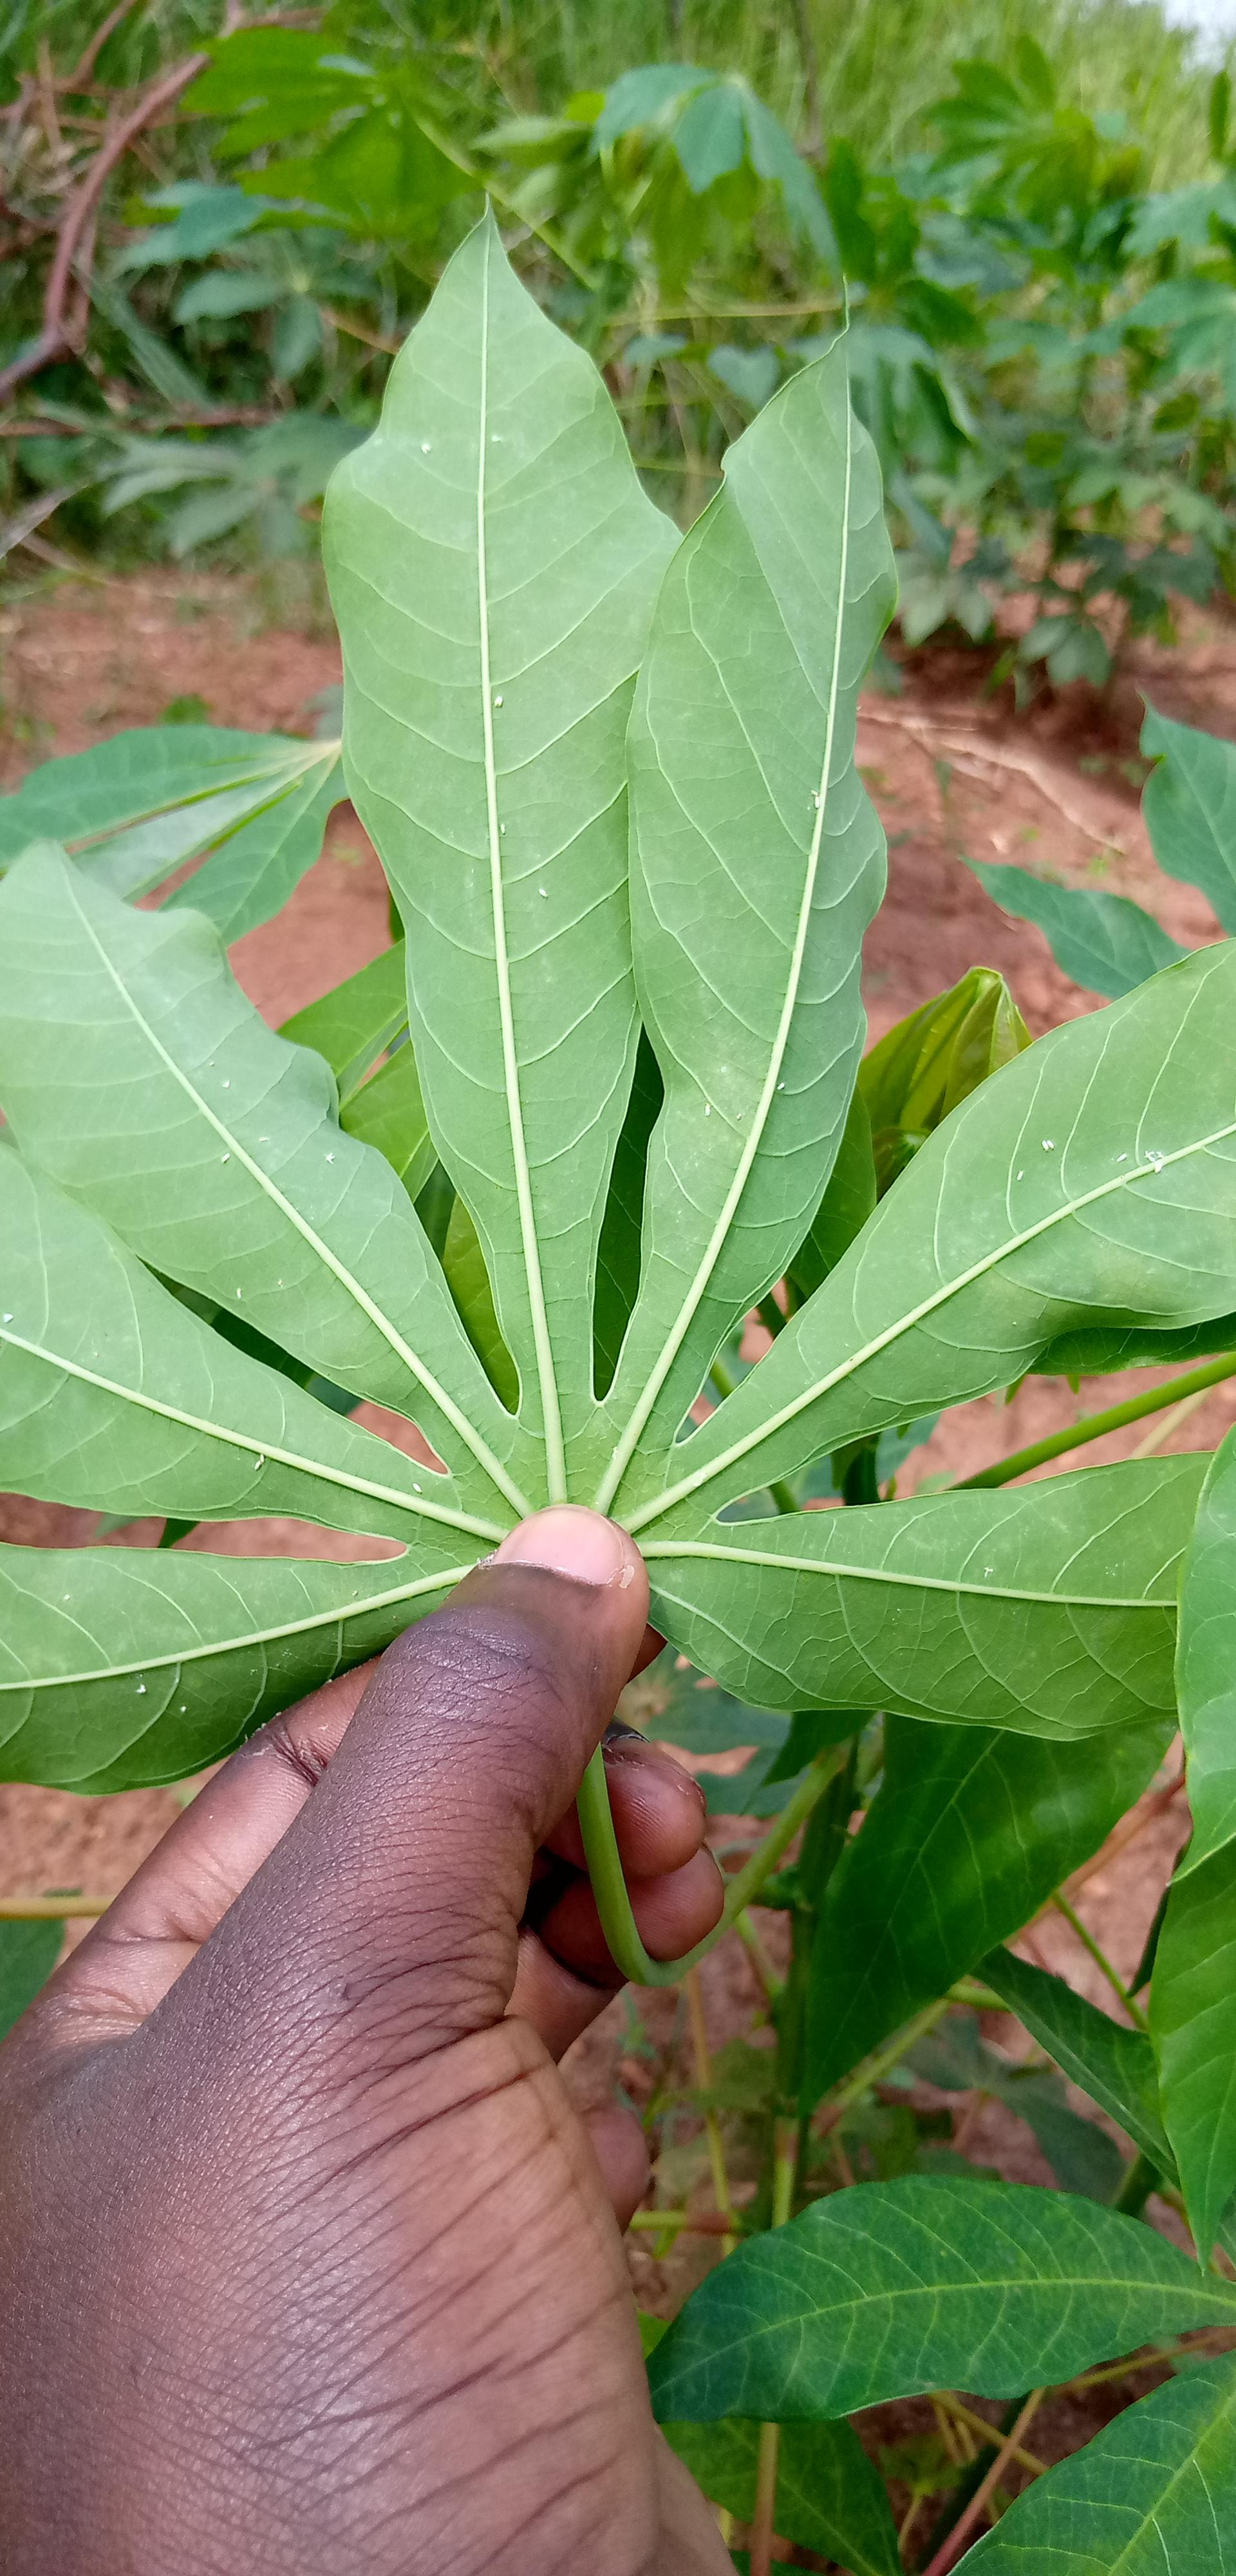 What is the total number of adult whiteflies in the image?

26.